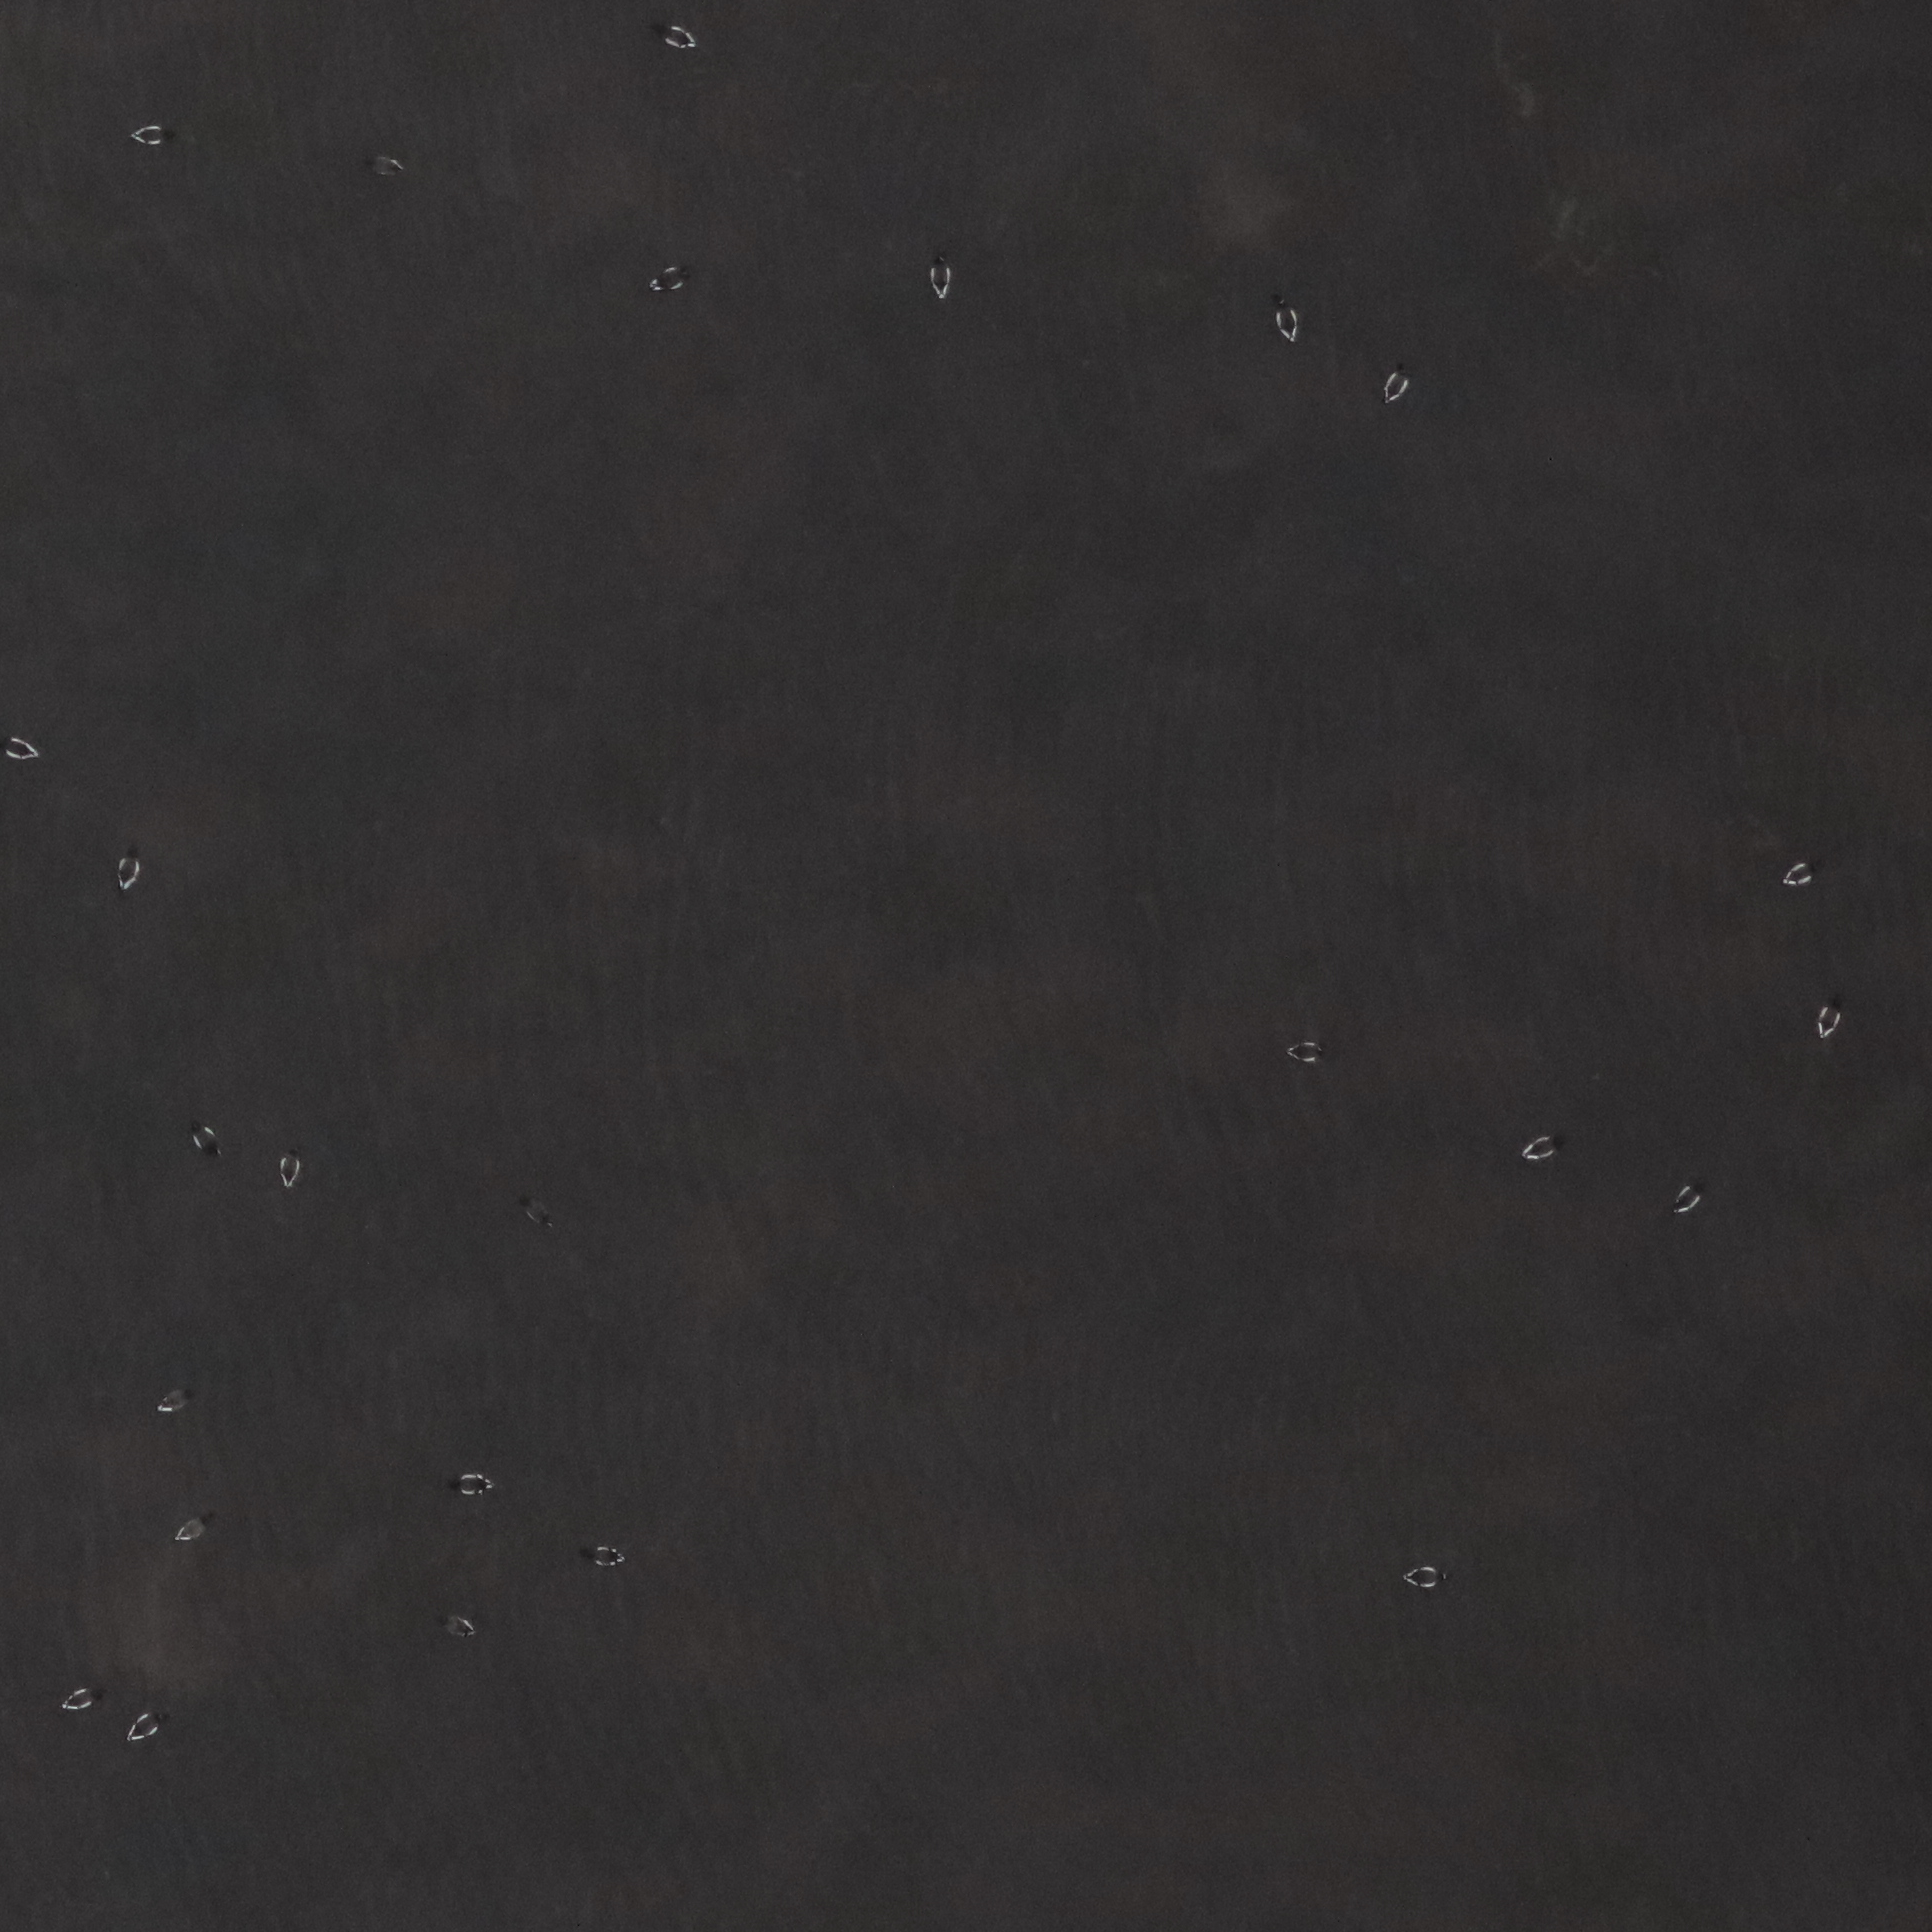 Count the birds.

25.